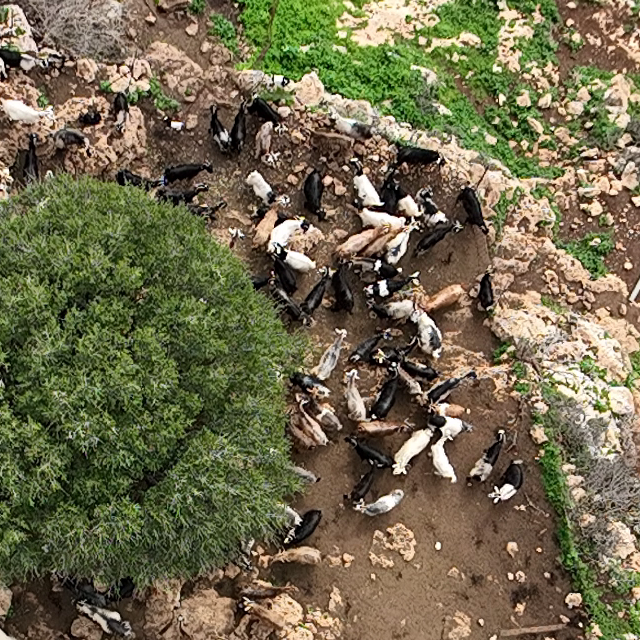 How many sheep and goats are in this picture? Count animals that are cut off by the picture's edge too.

83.